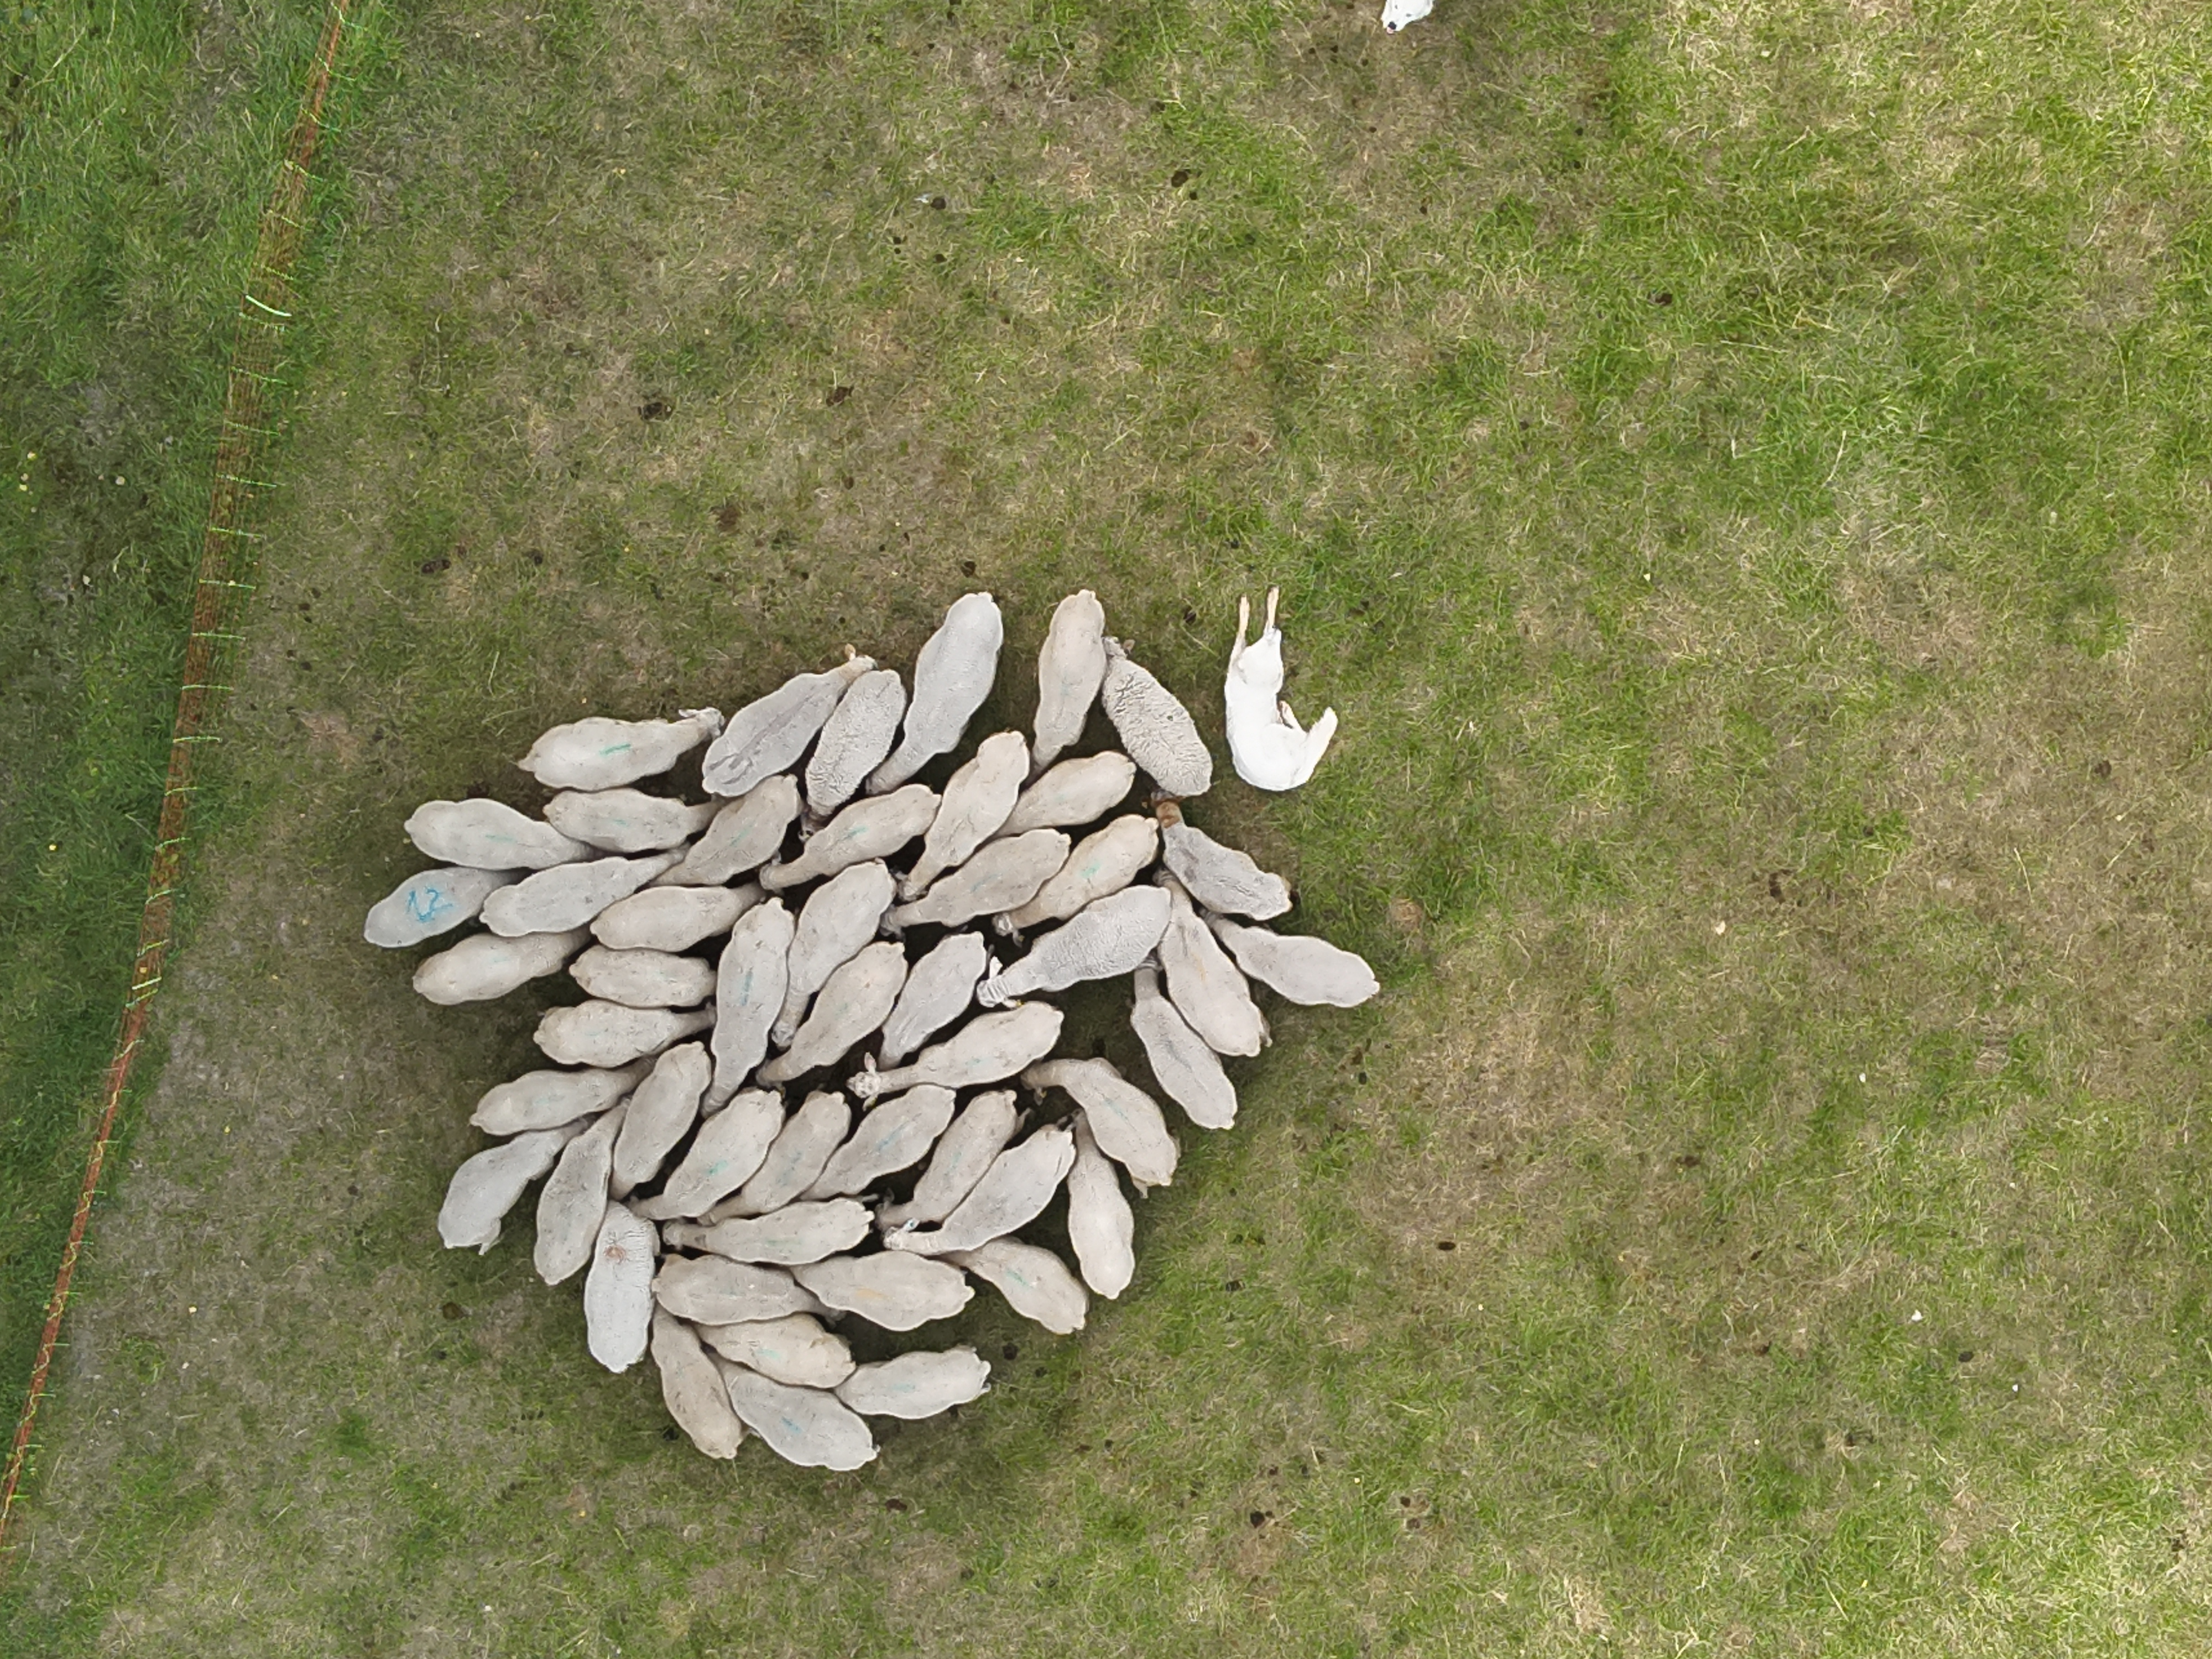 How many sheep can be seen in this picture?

50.